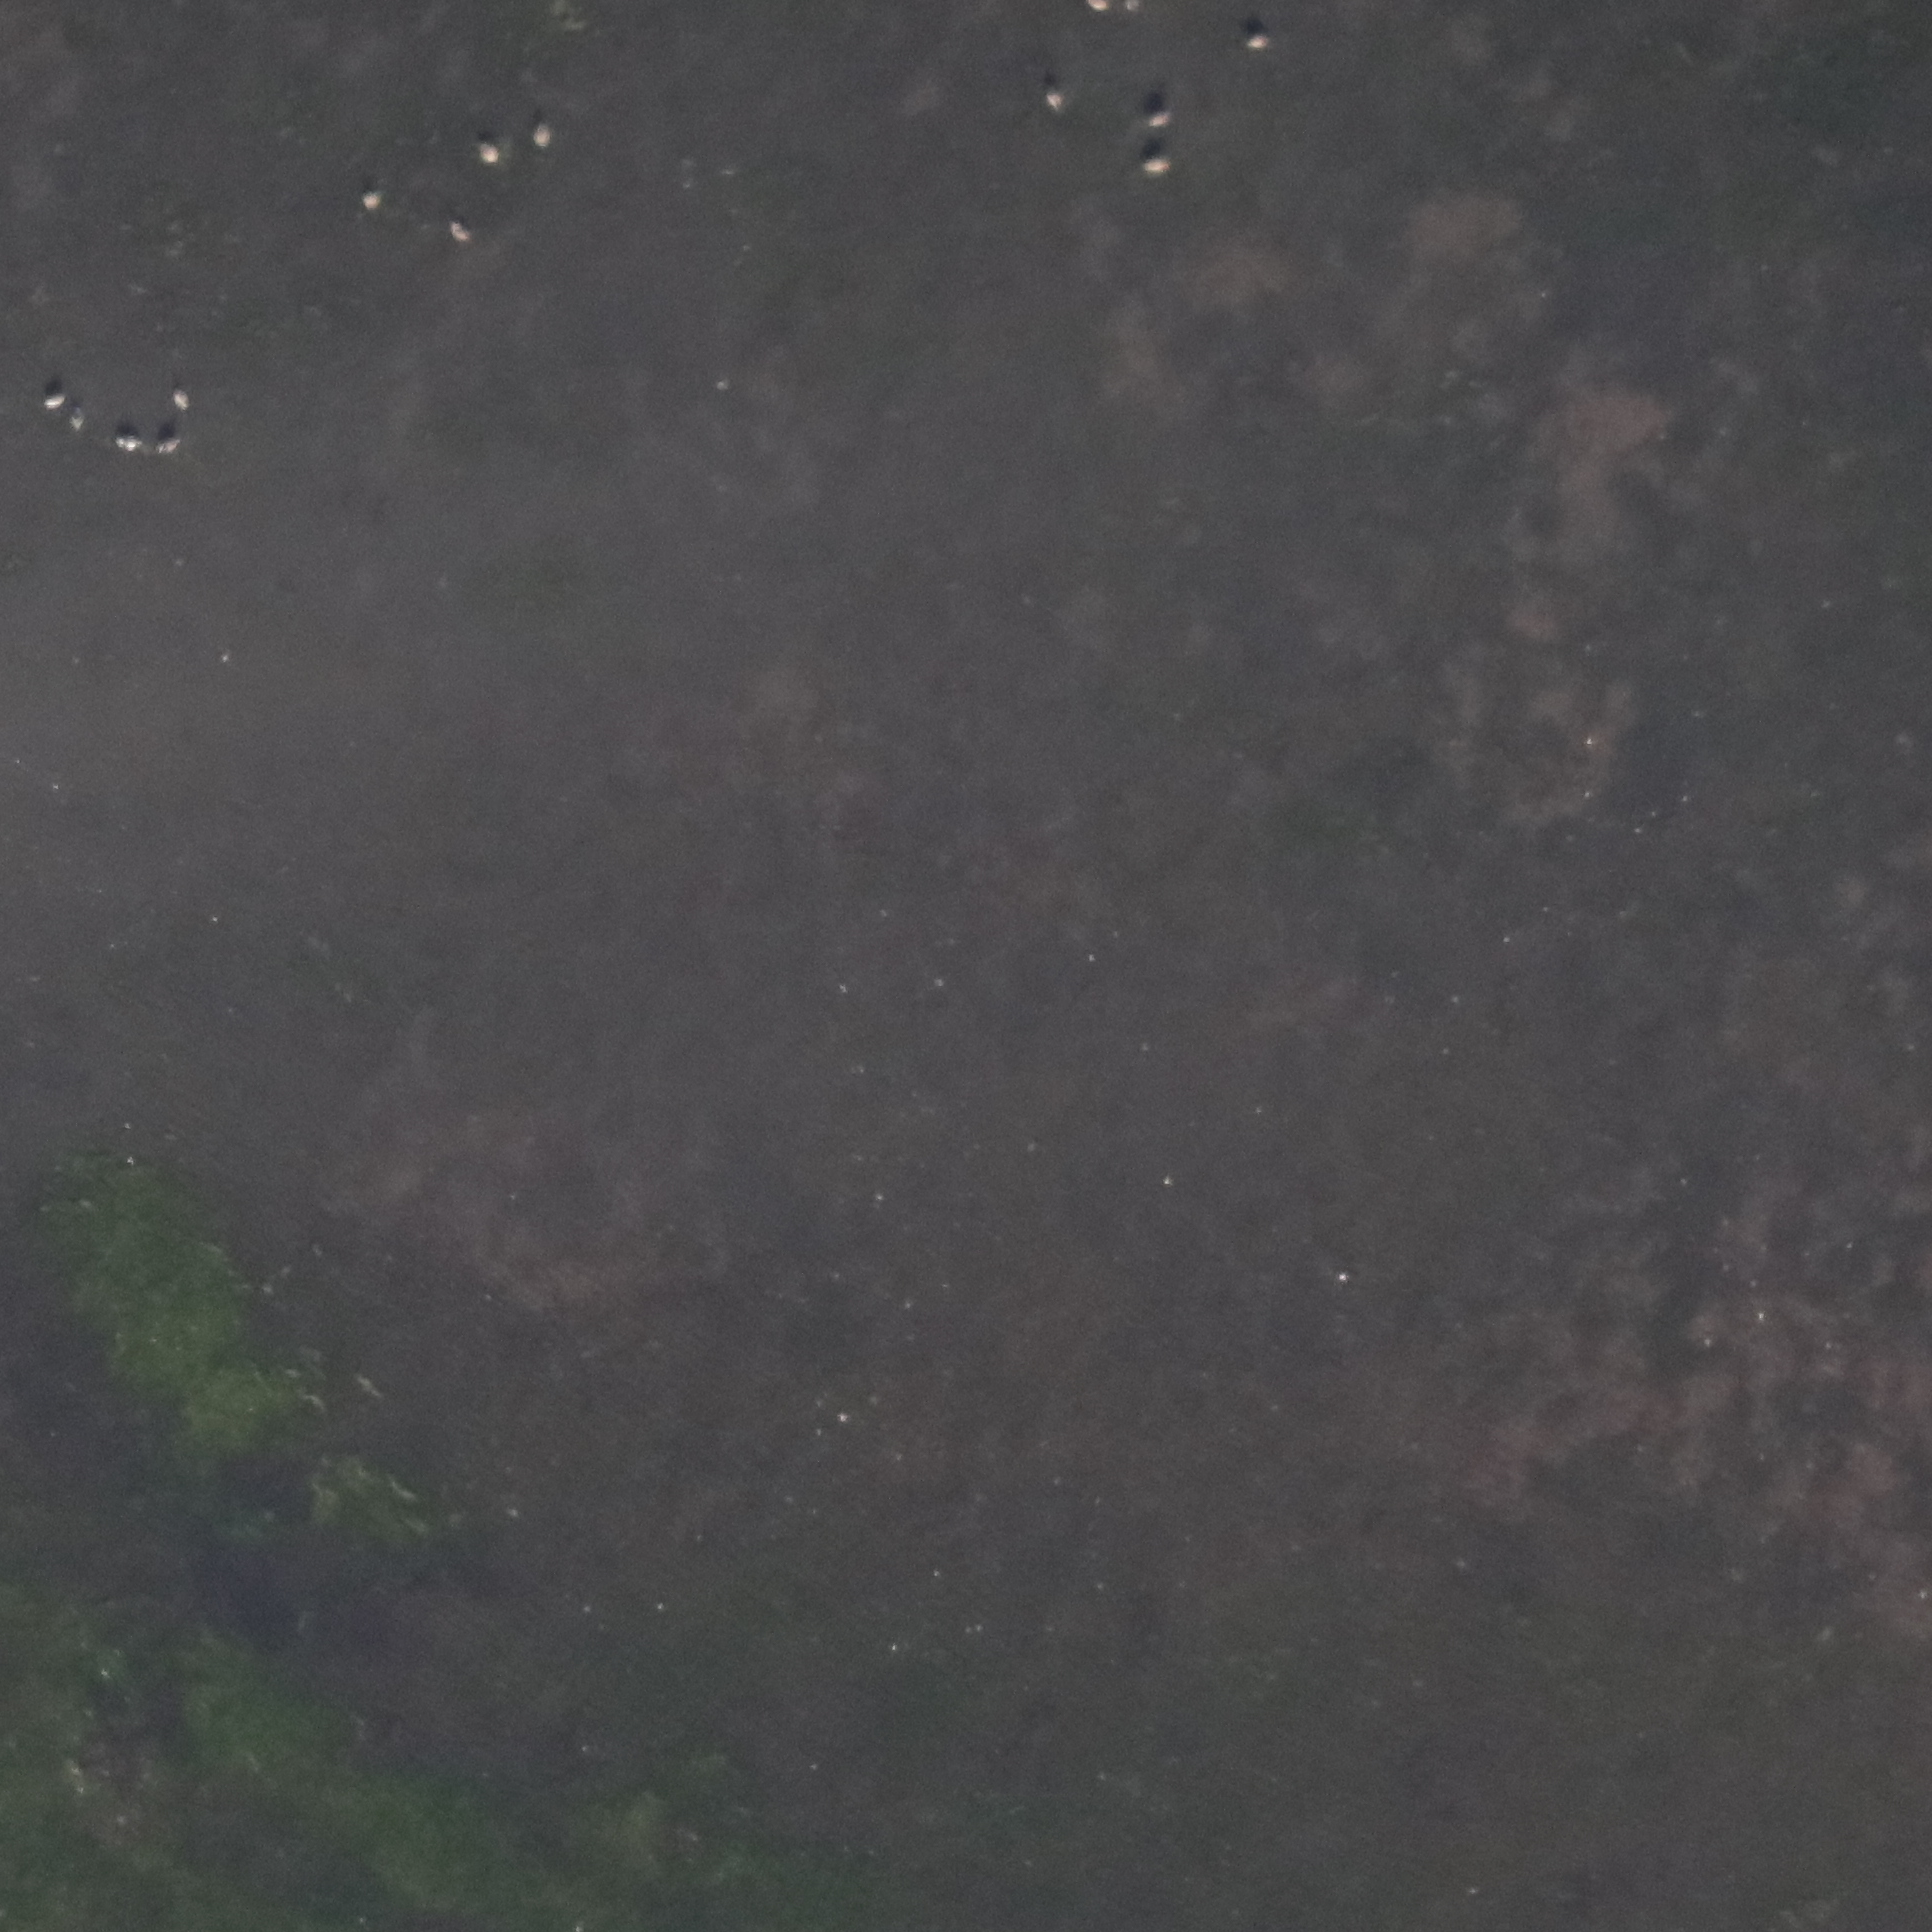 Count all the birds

13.